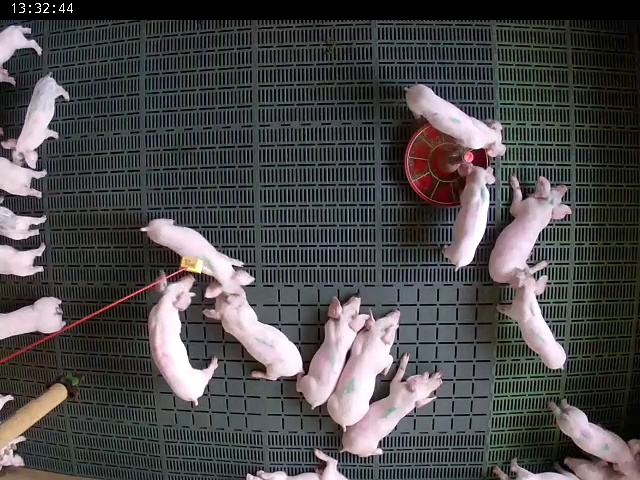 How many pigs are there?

21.